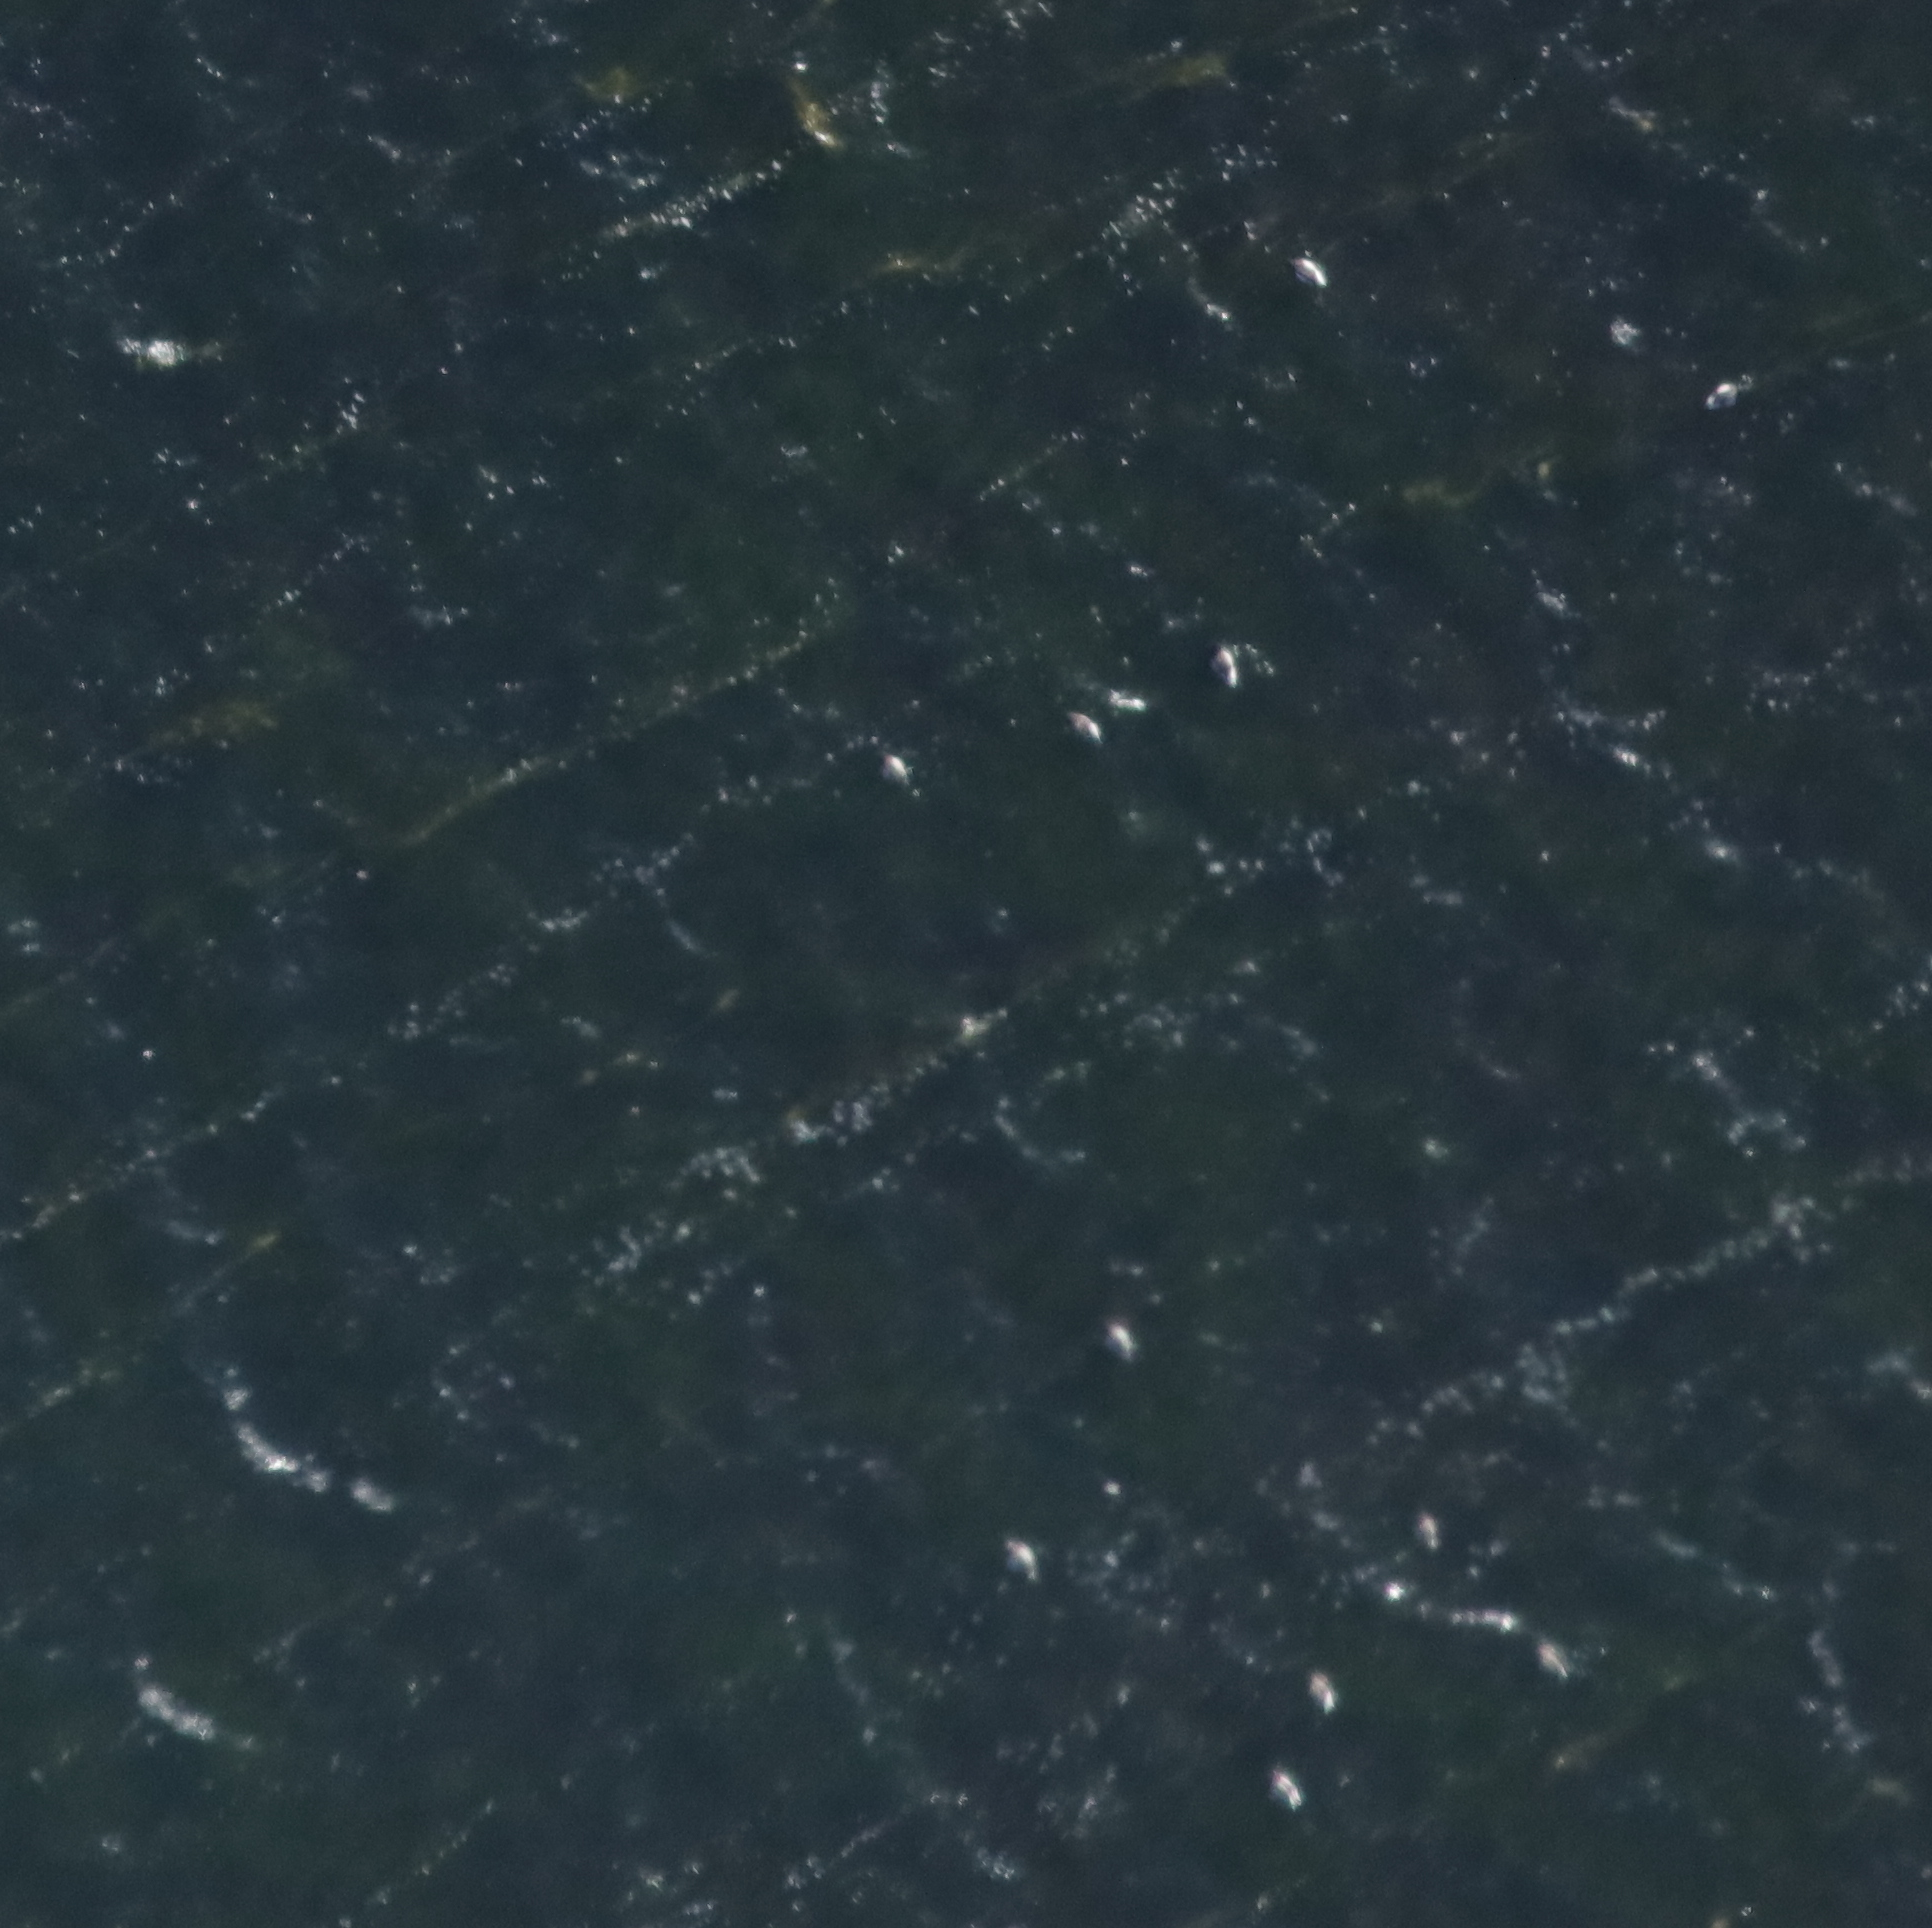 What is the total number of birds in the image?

11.